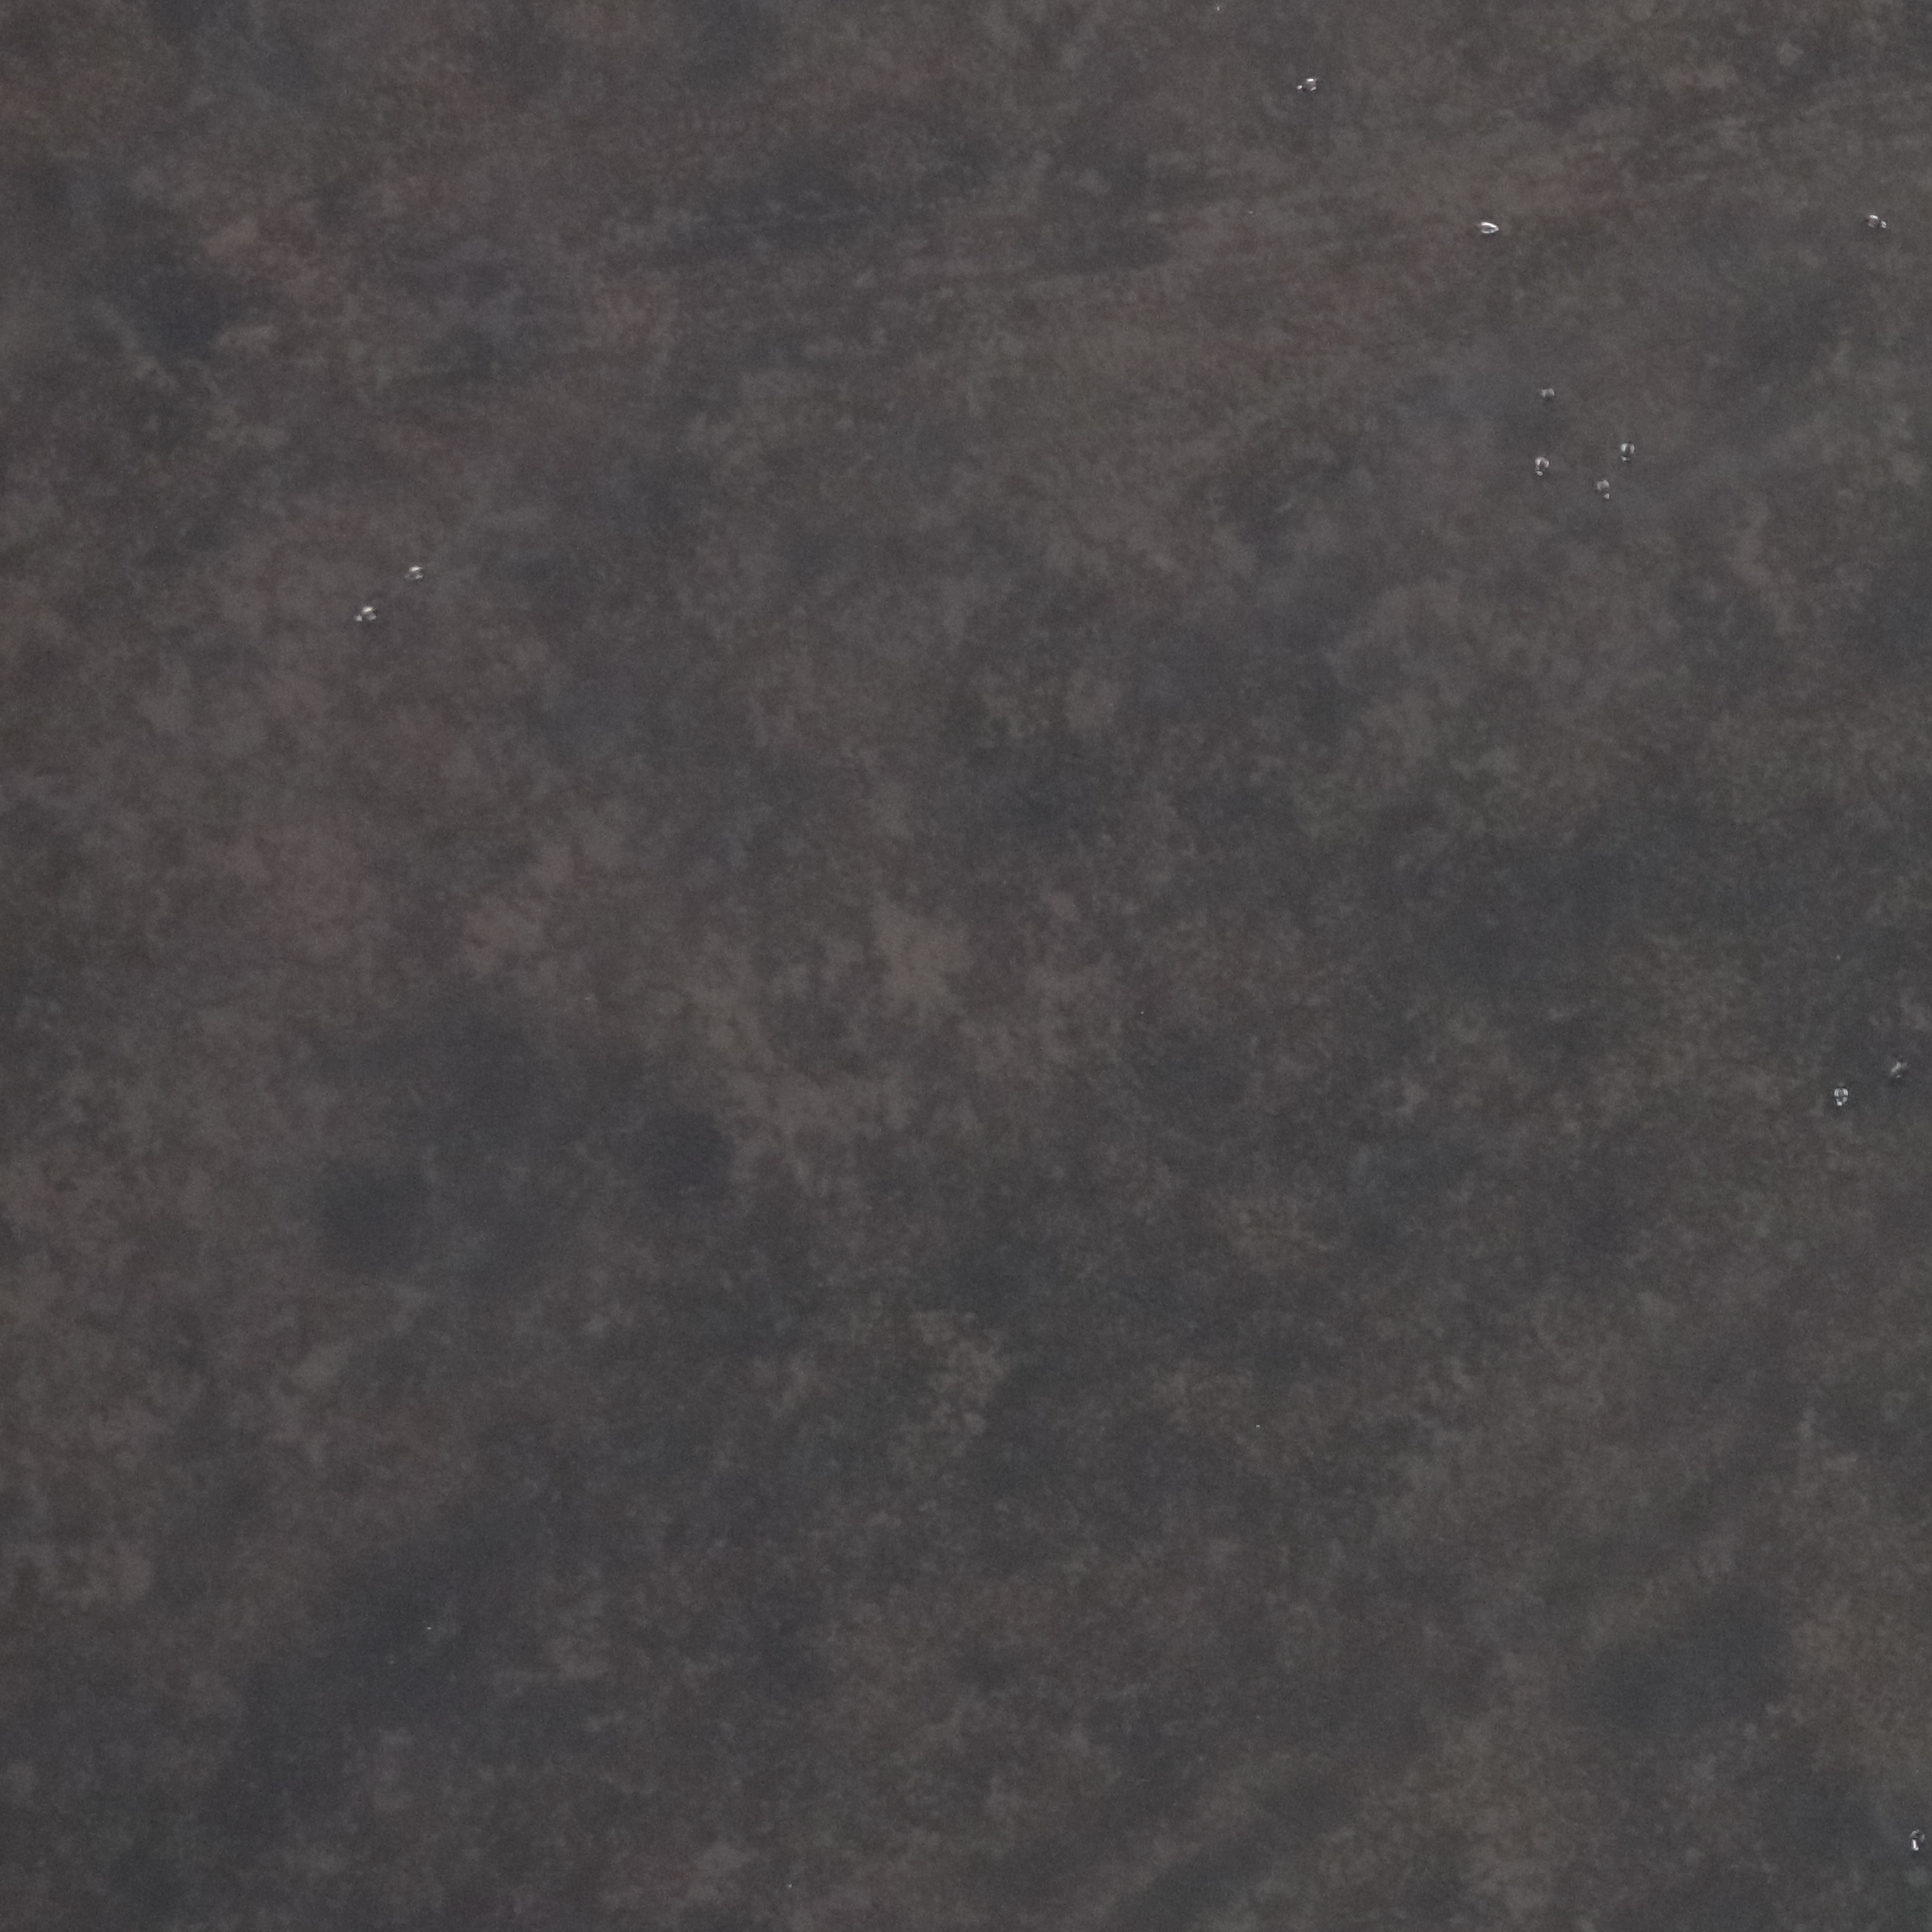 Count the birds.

12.